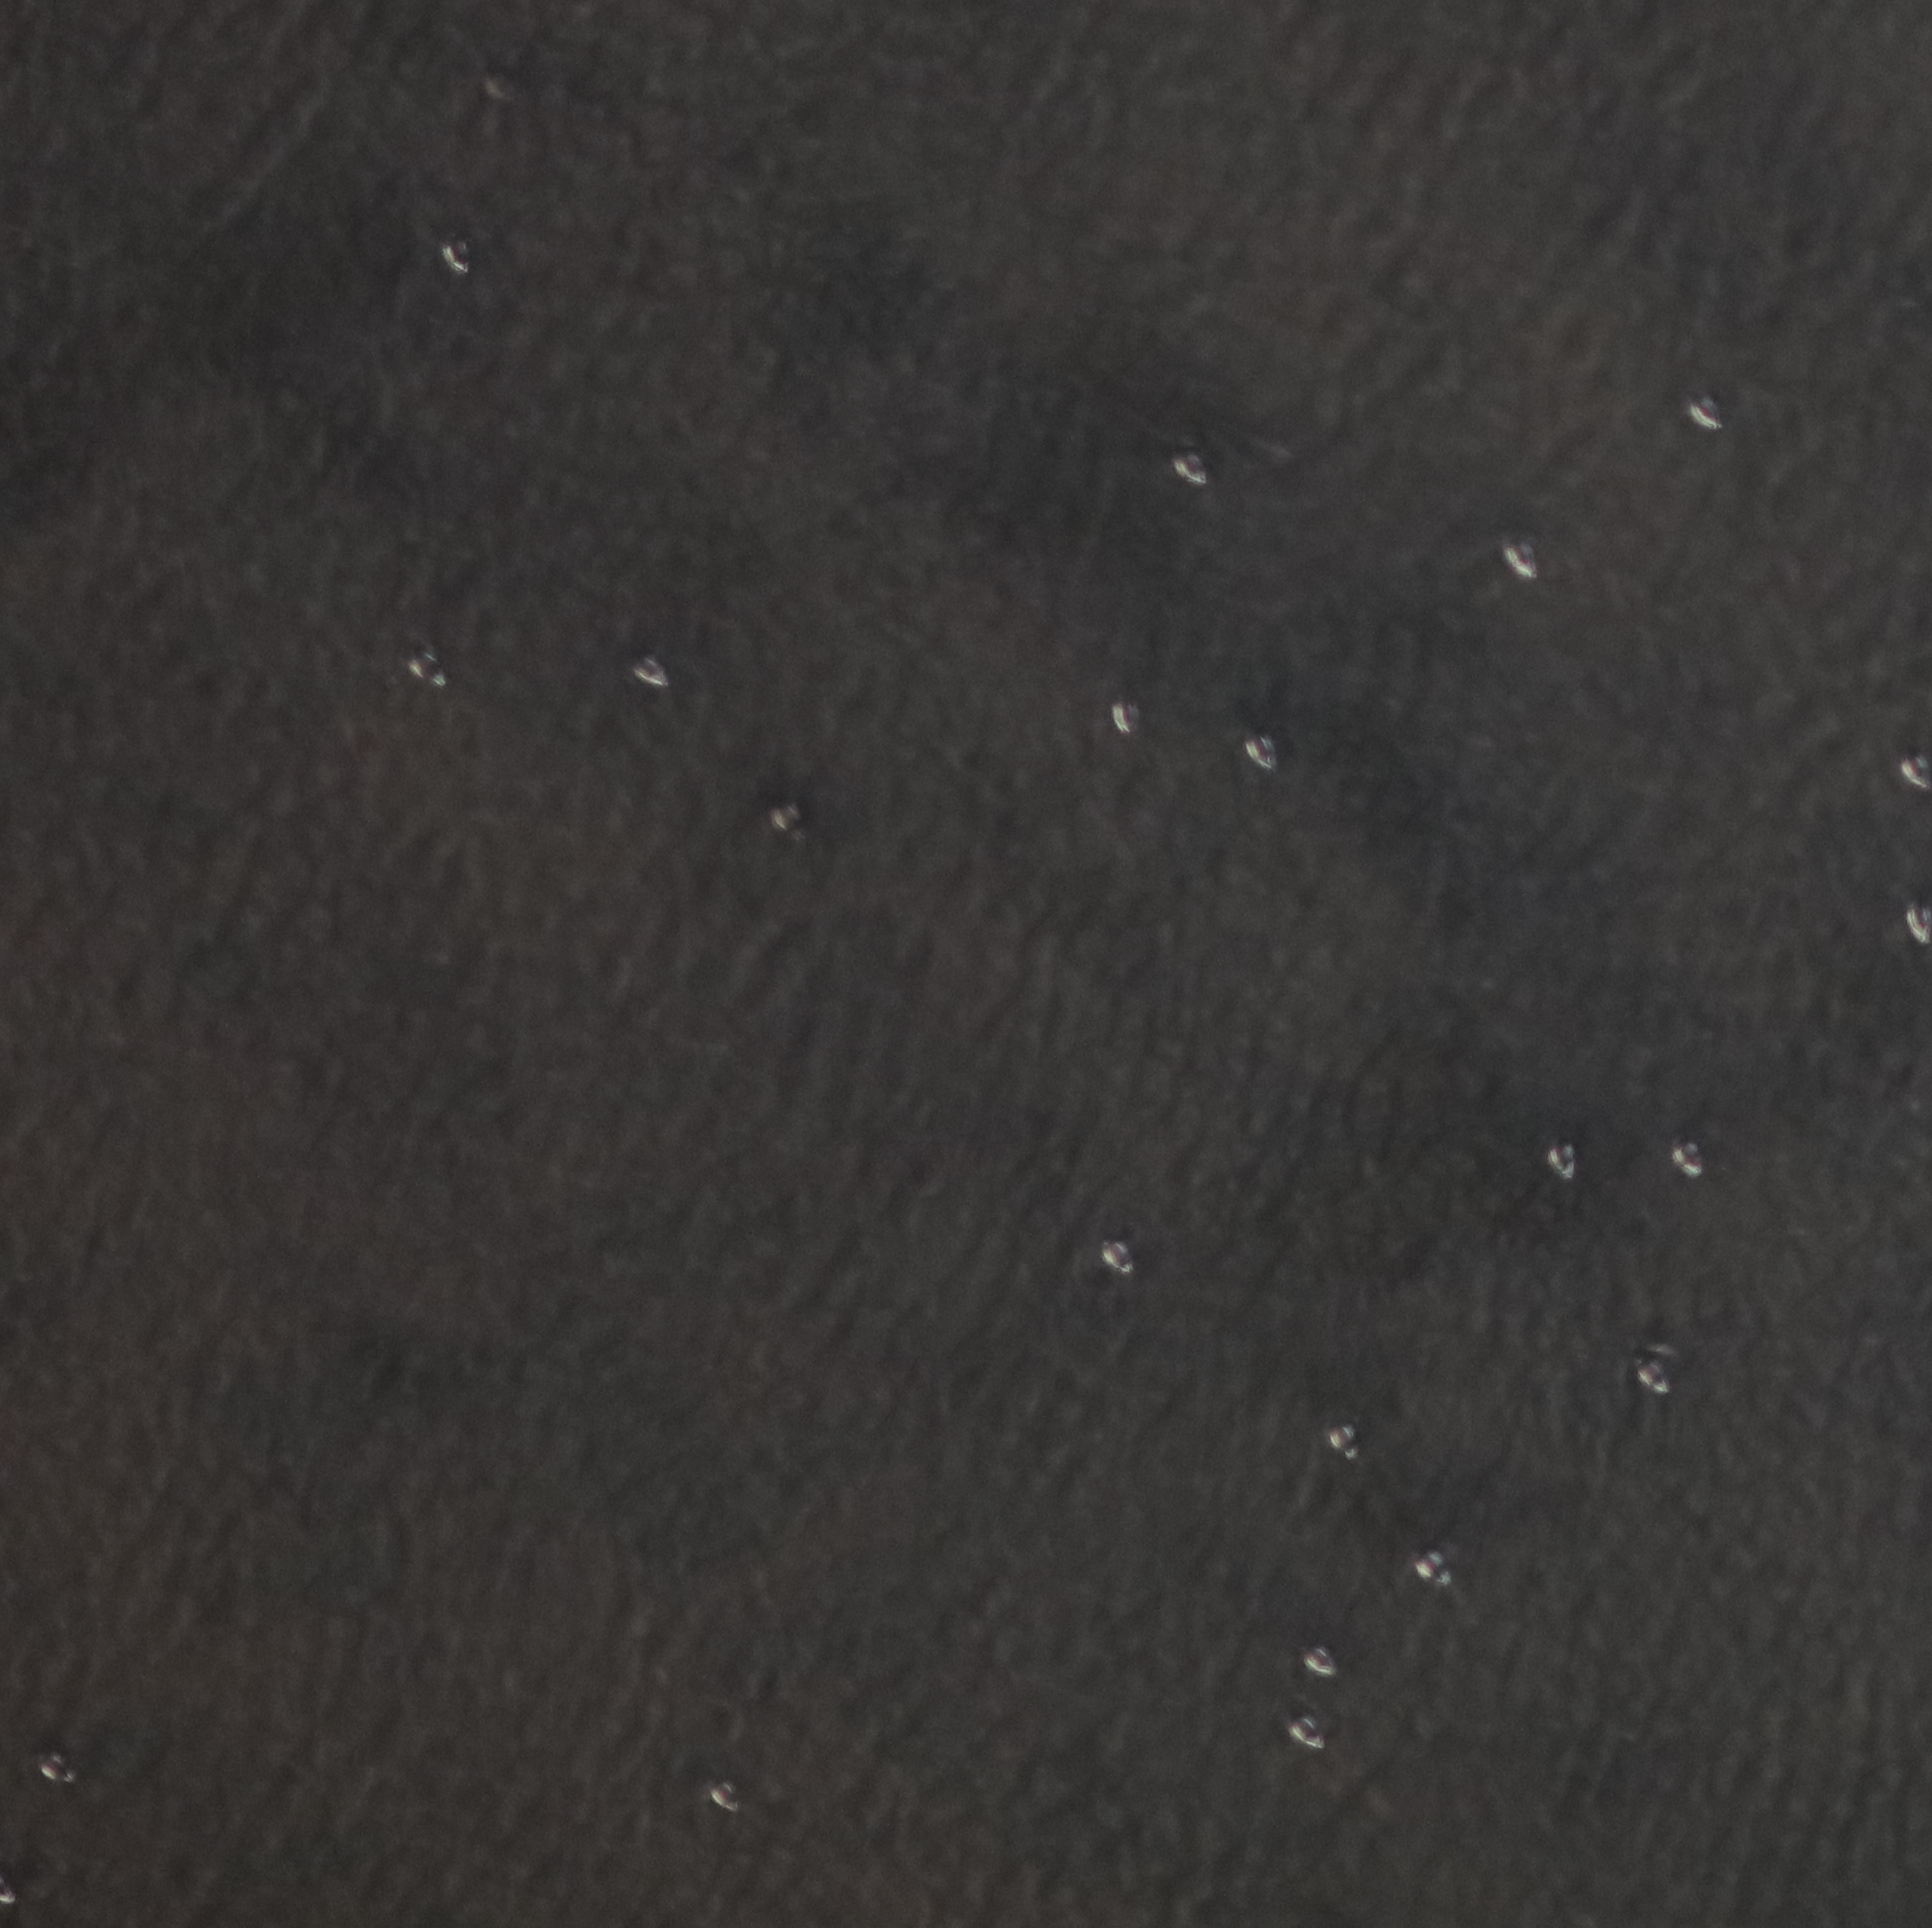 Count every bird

21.